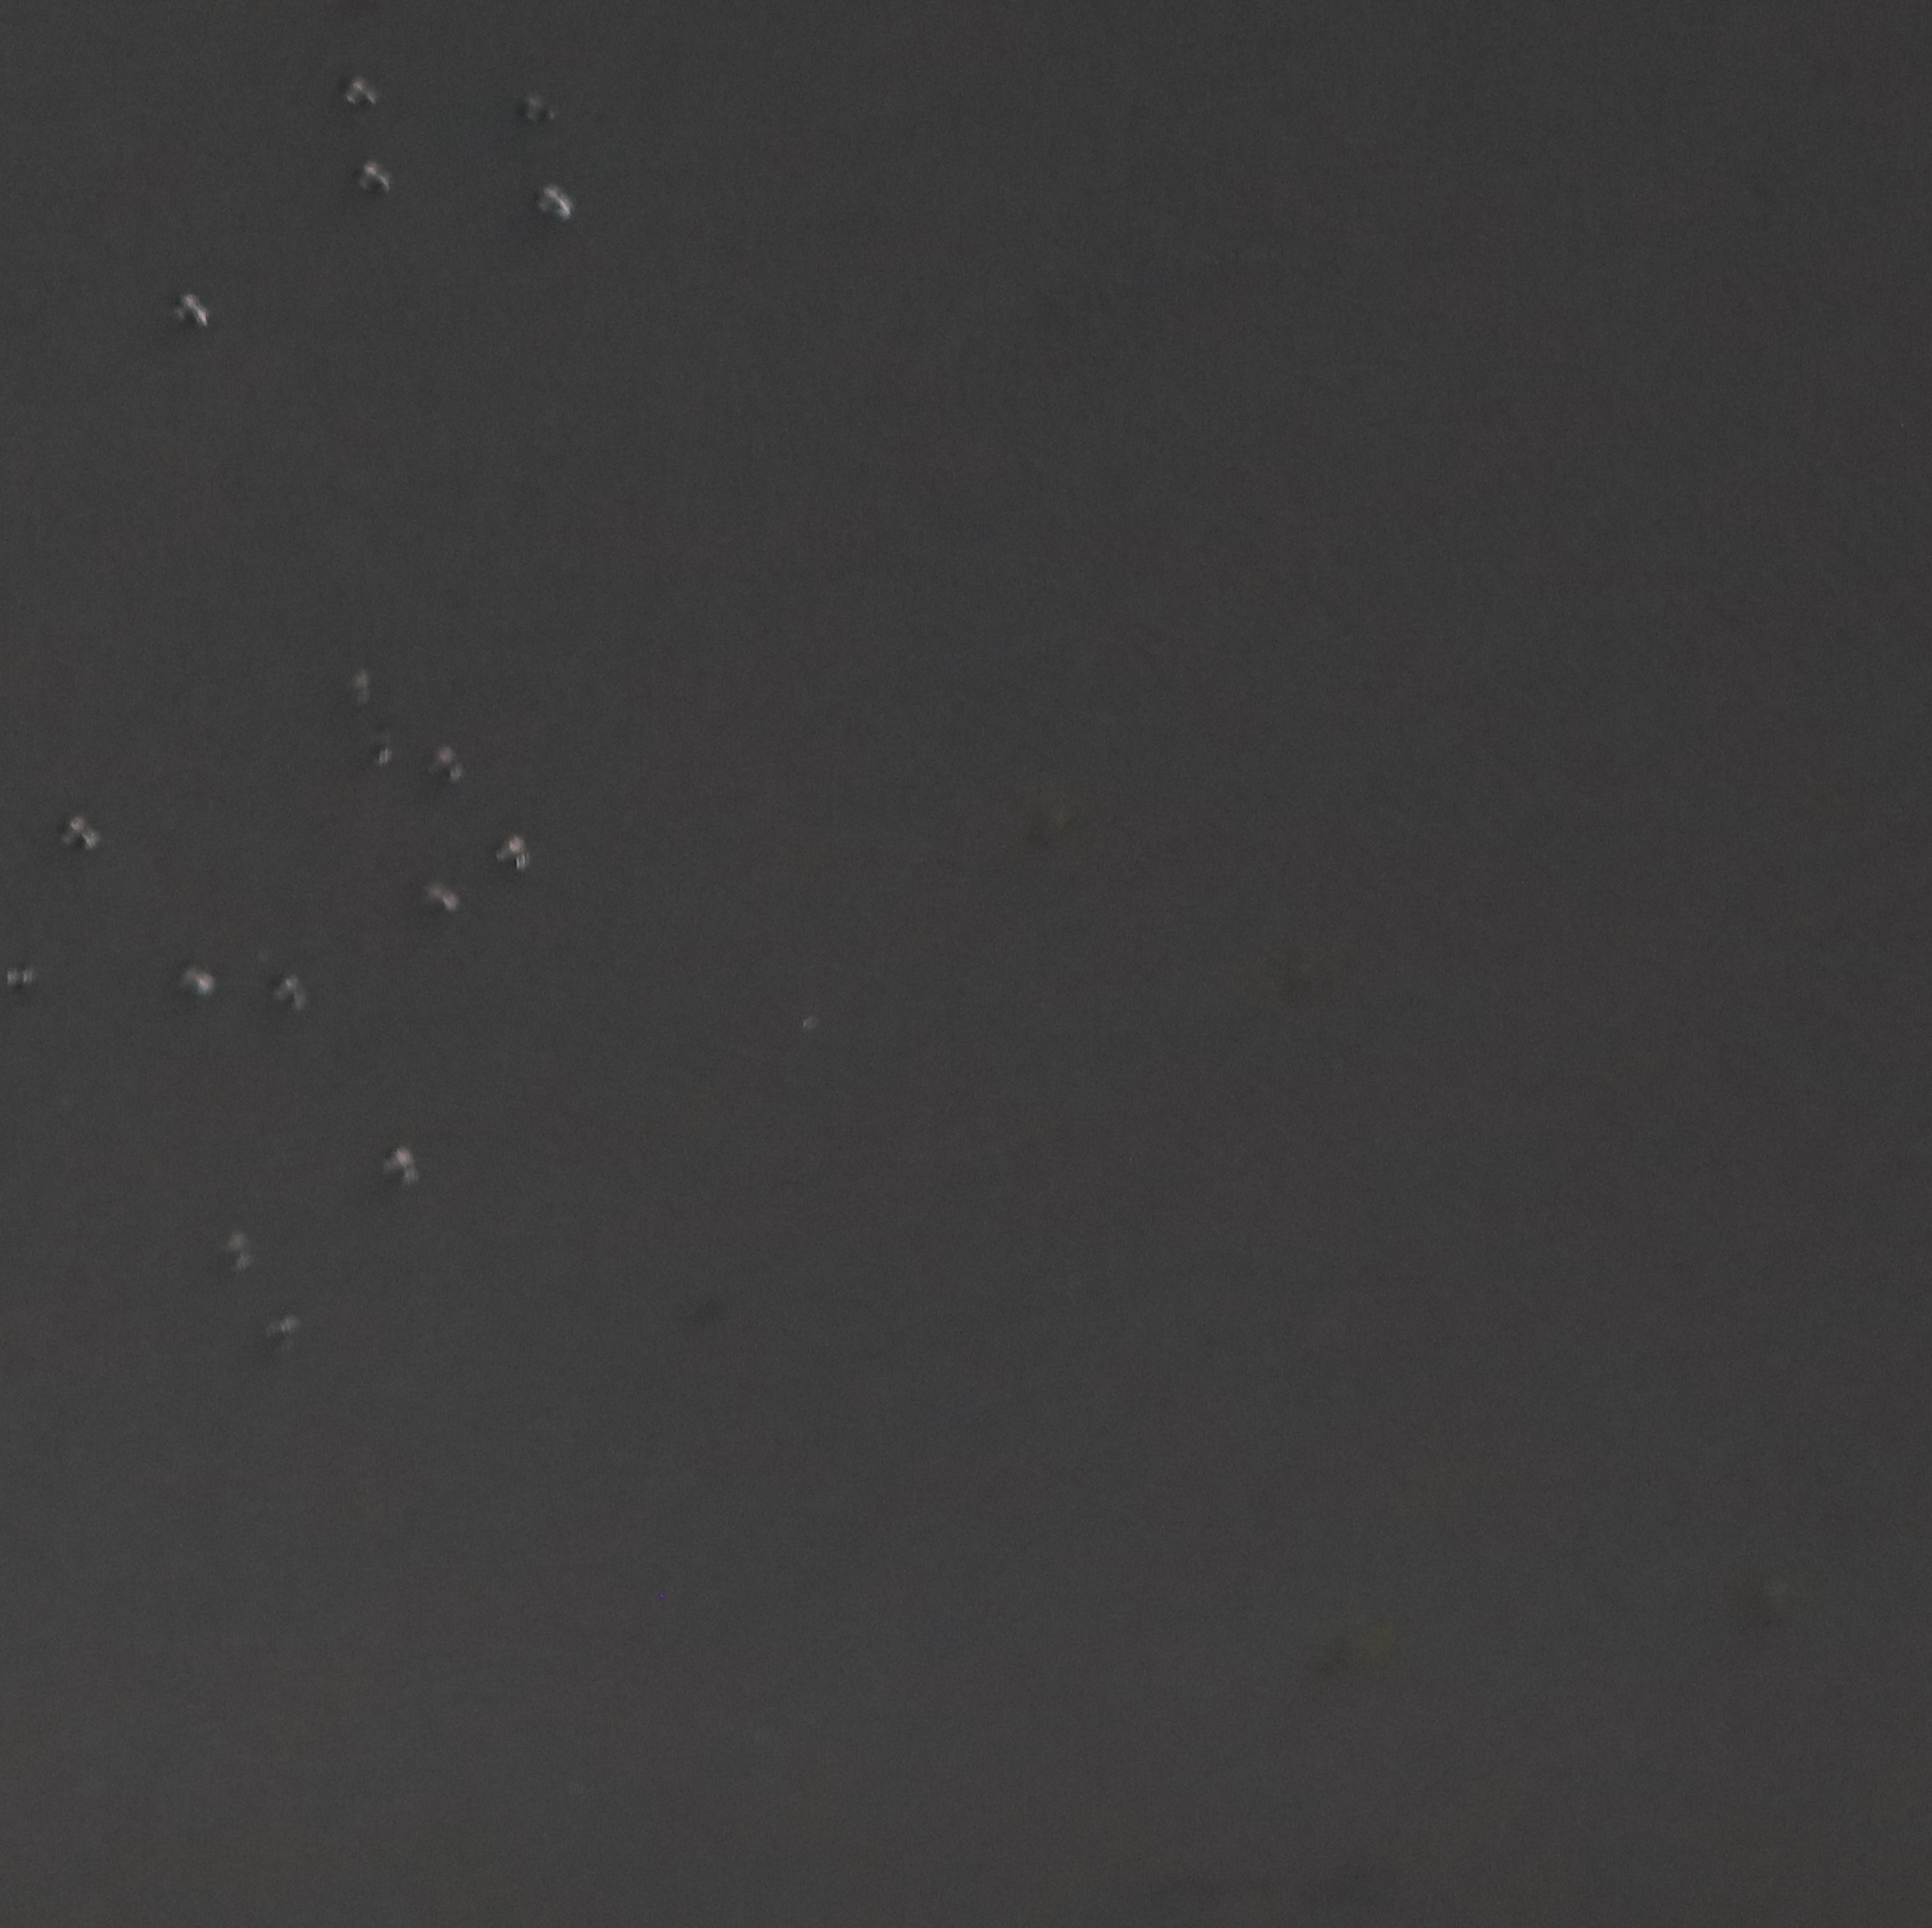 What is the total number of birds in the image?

17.